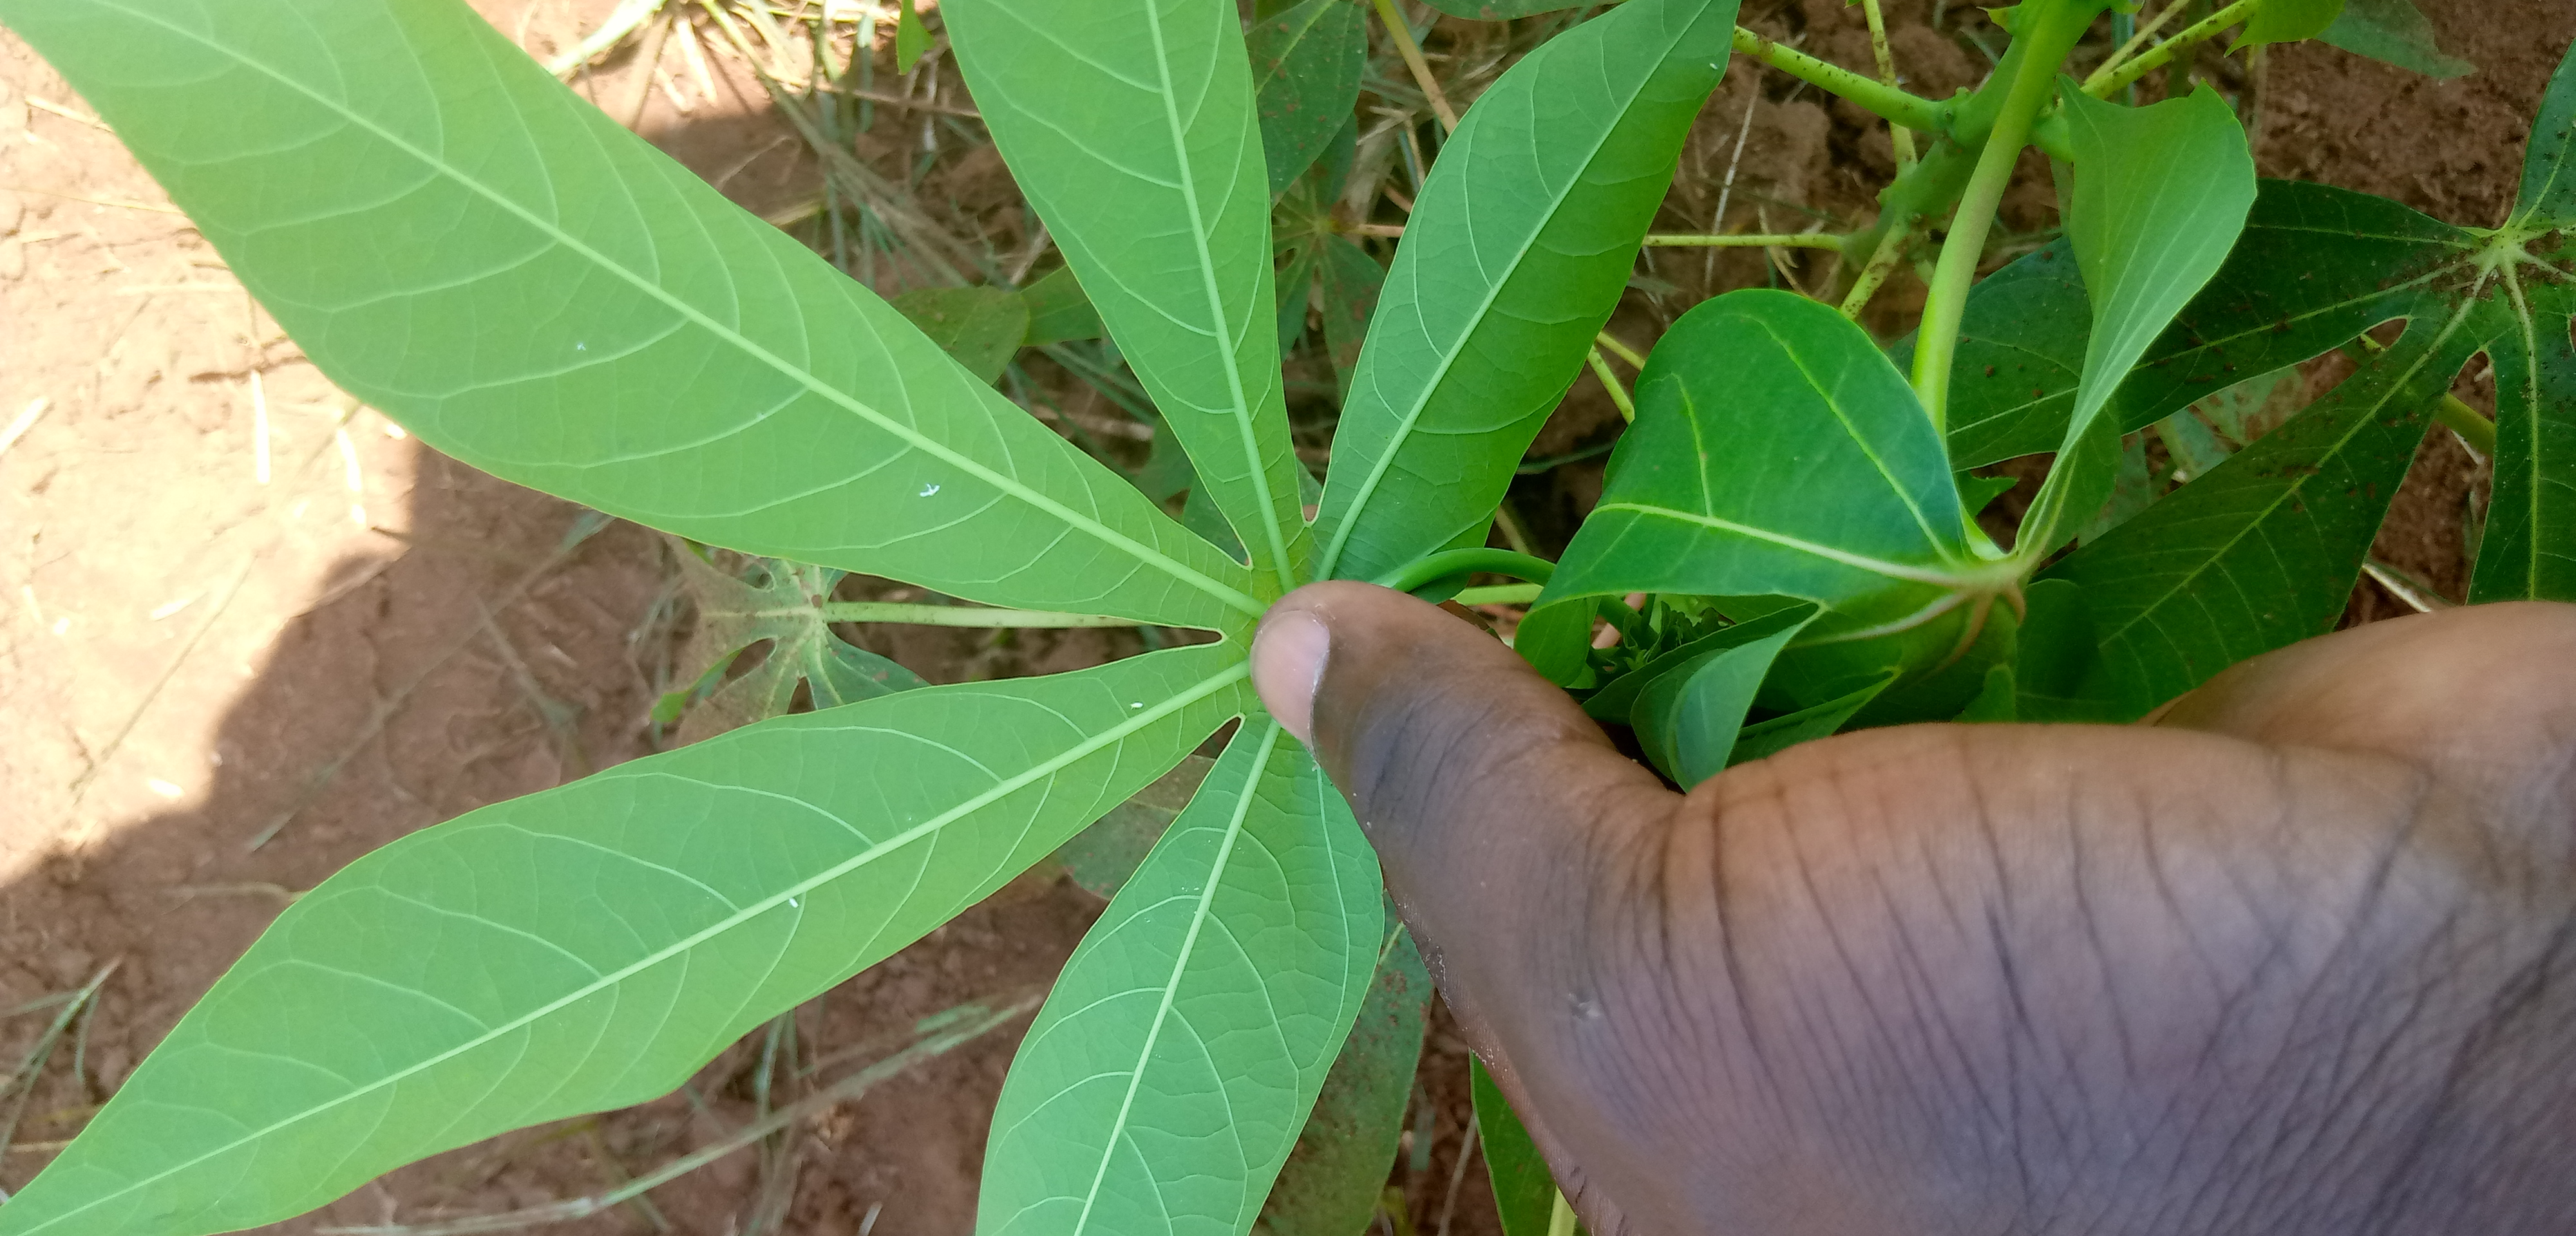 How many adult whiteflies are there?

3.